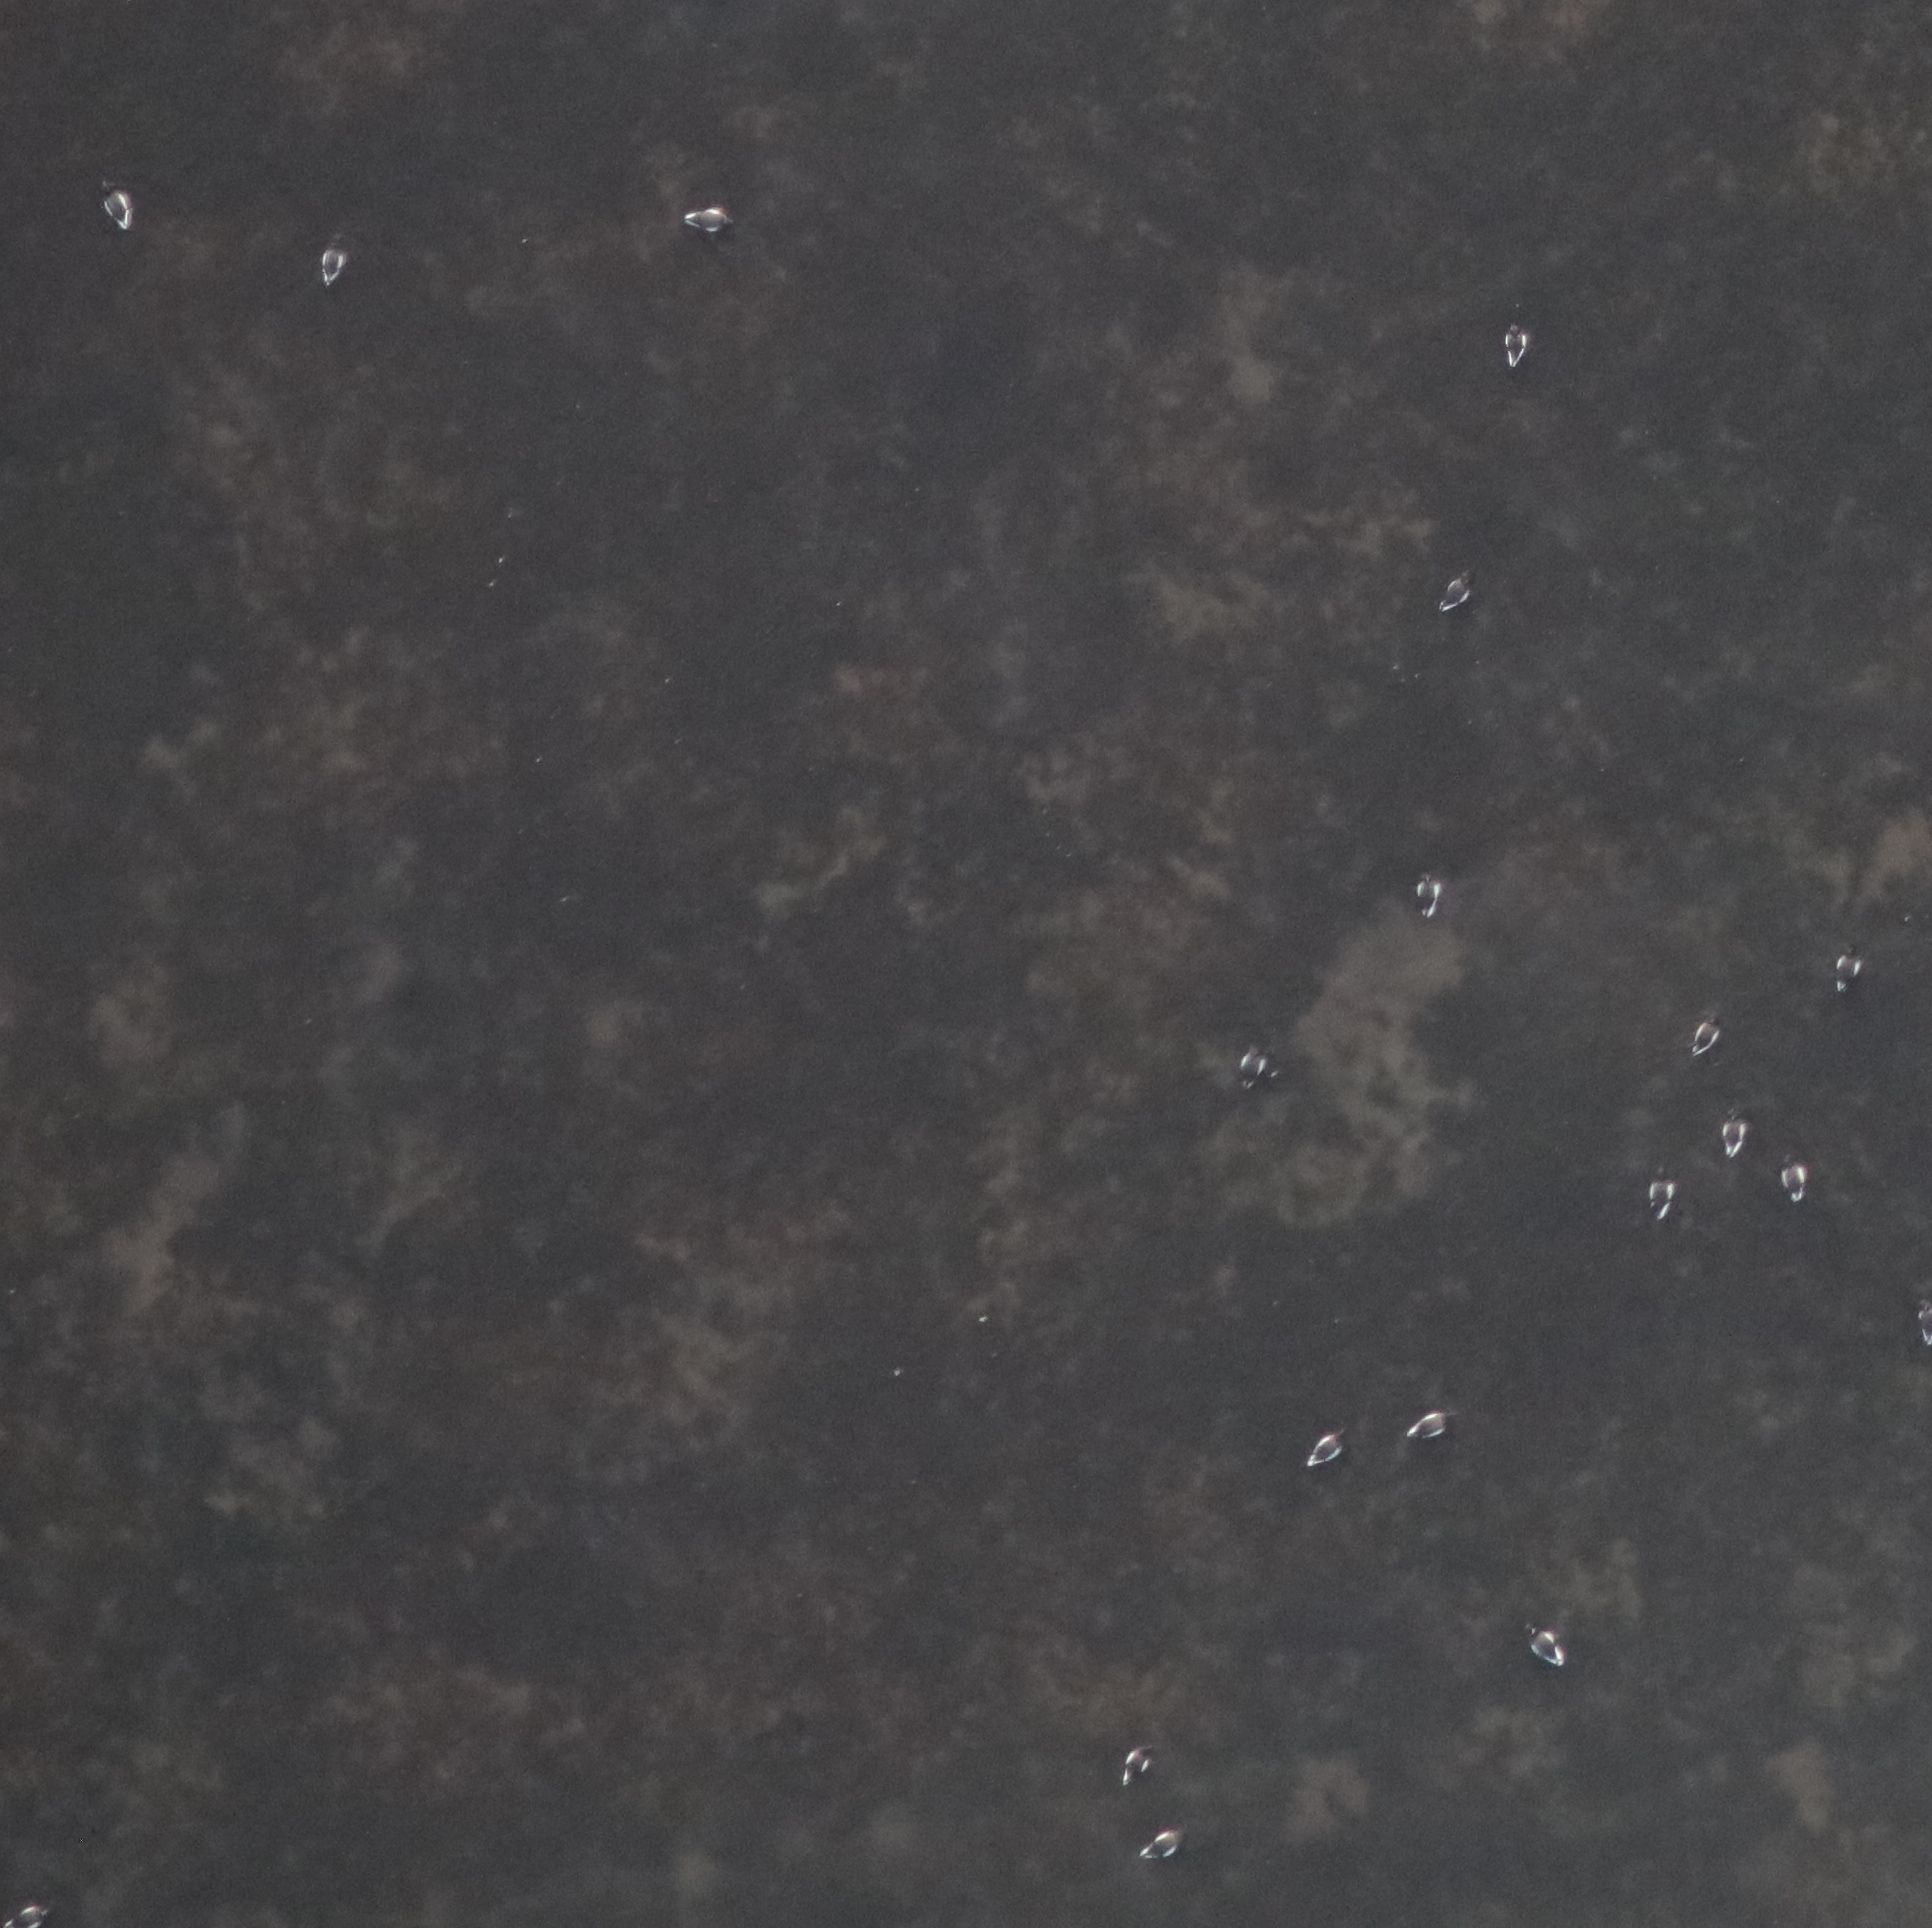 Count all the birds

18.